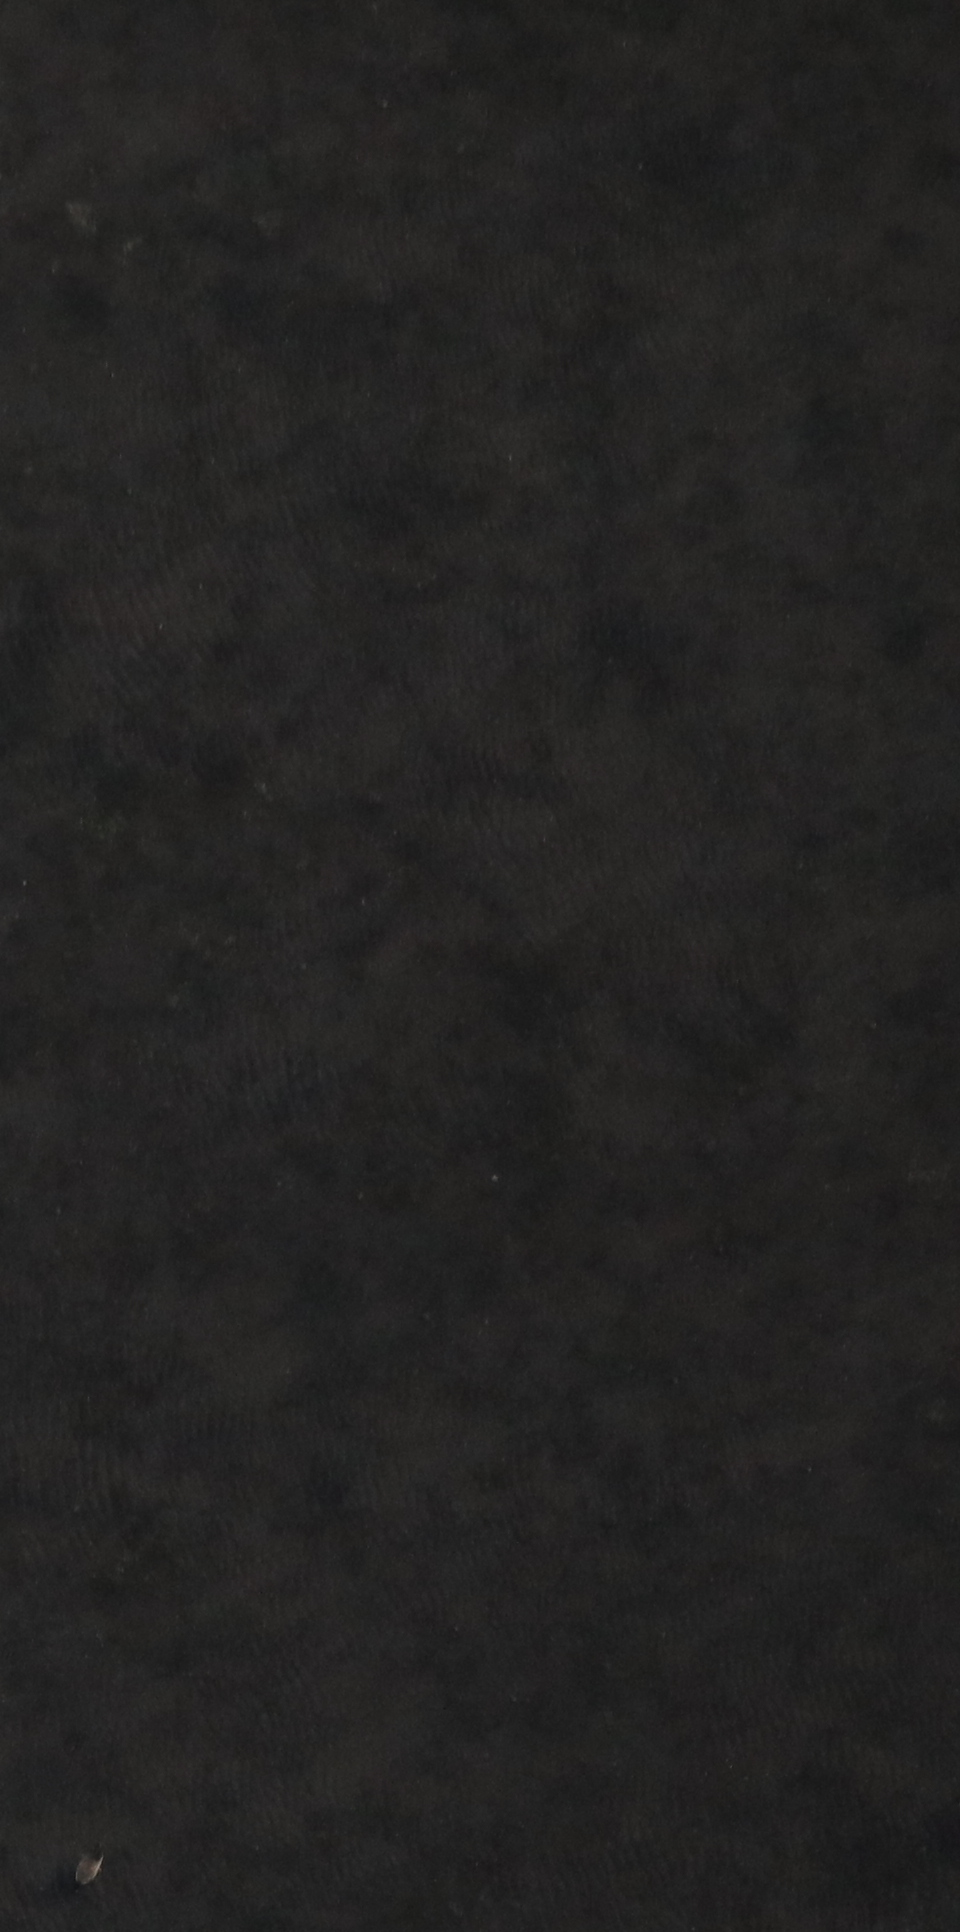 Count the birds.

1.